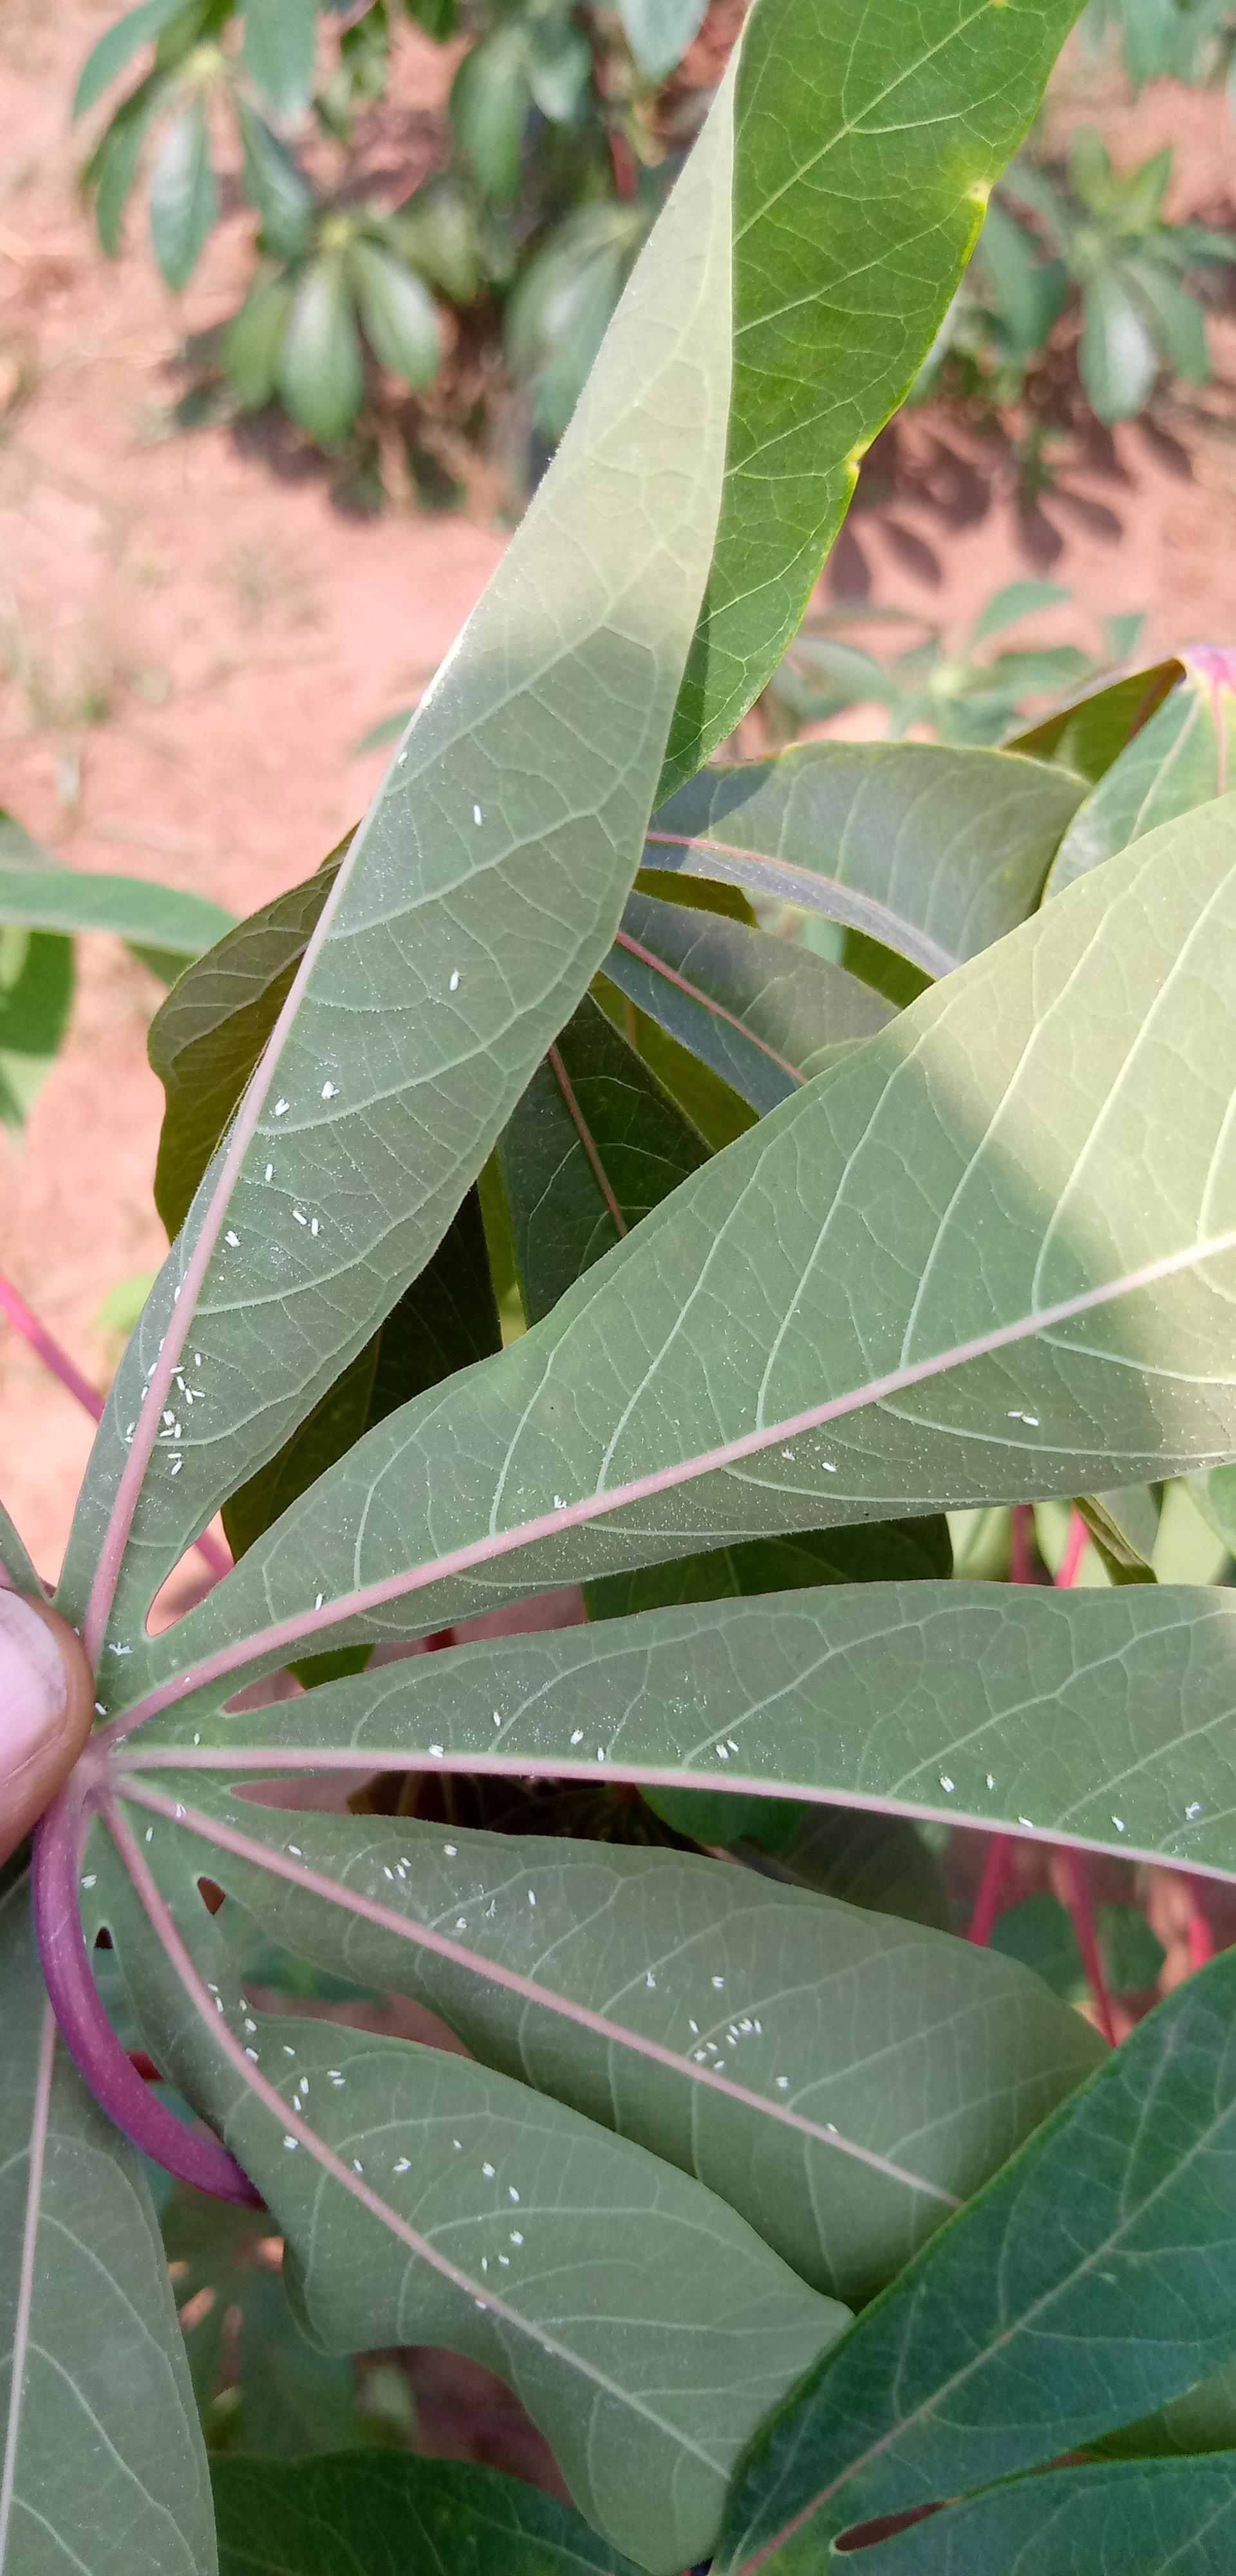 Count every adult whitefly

102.